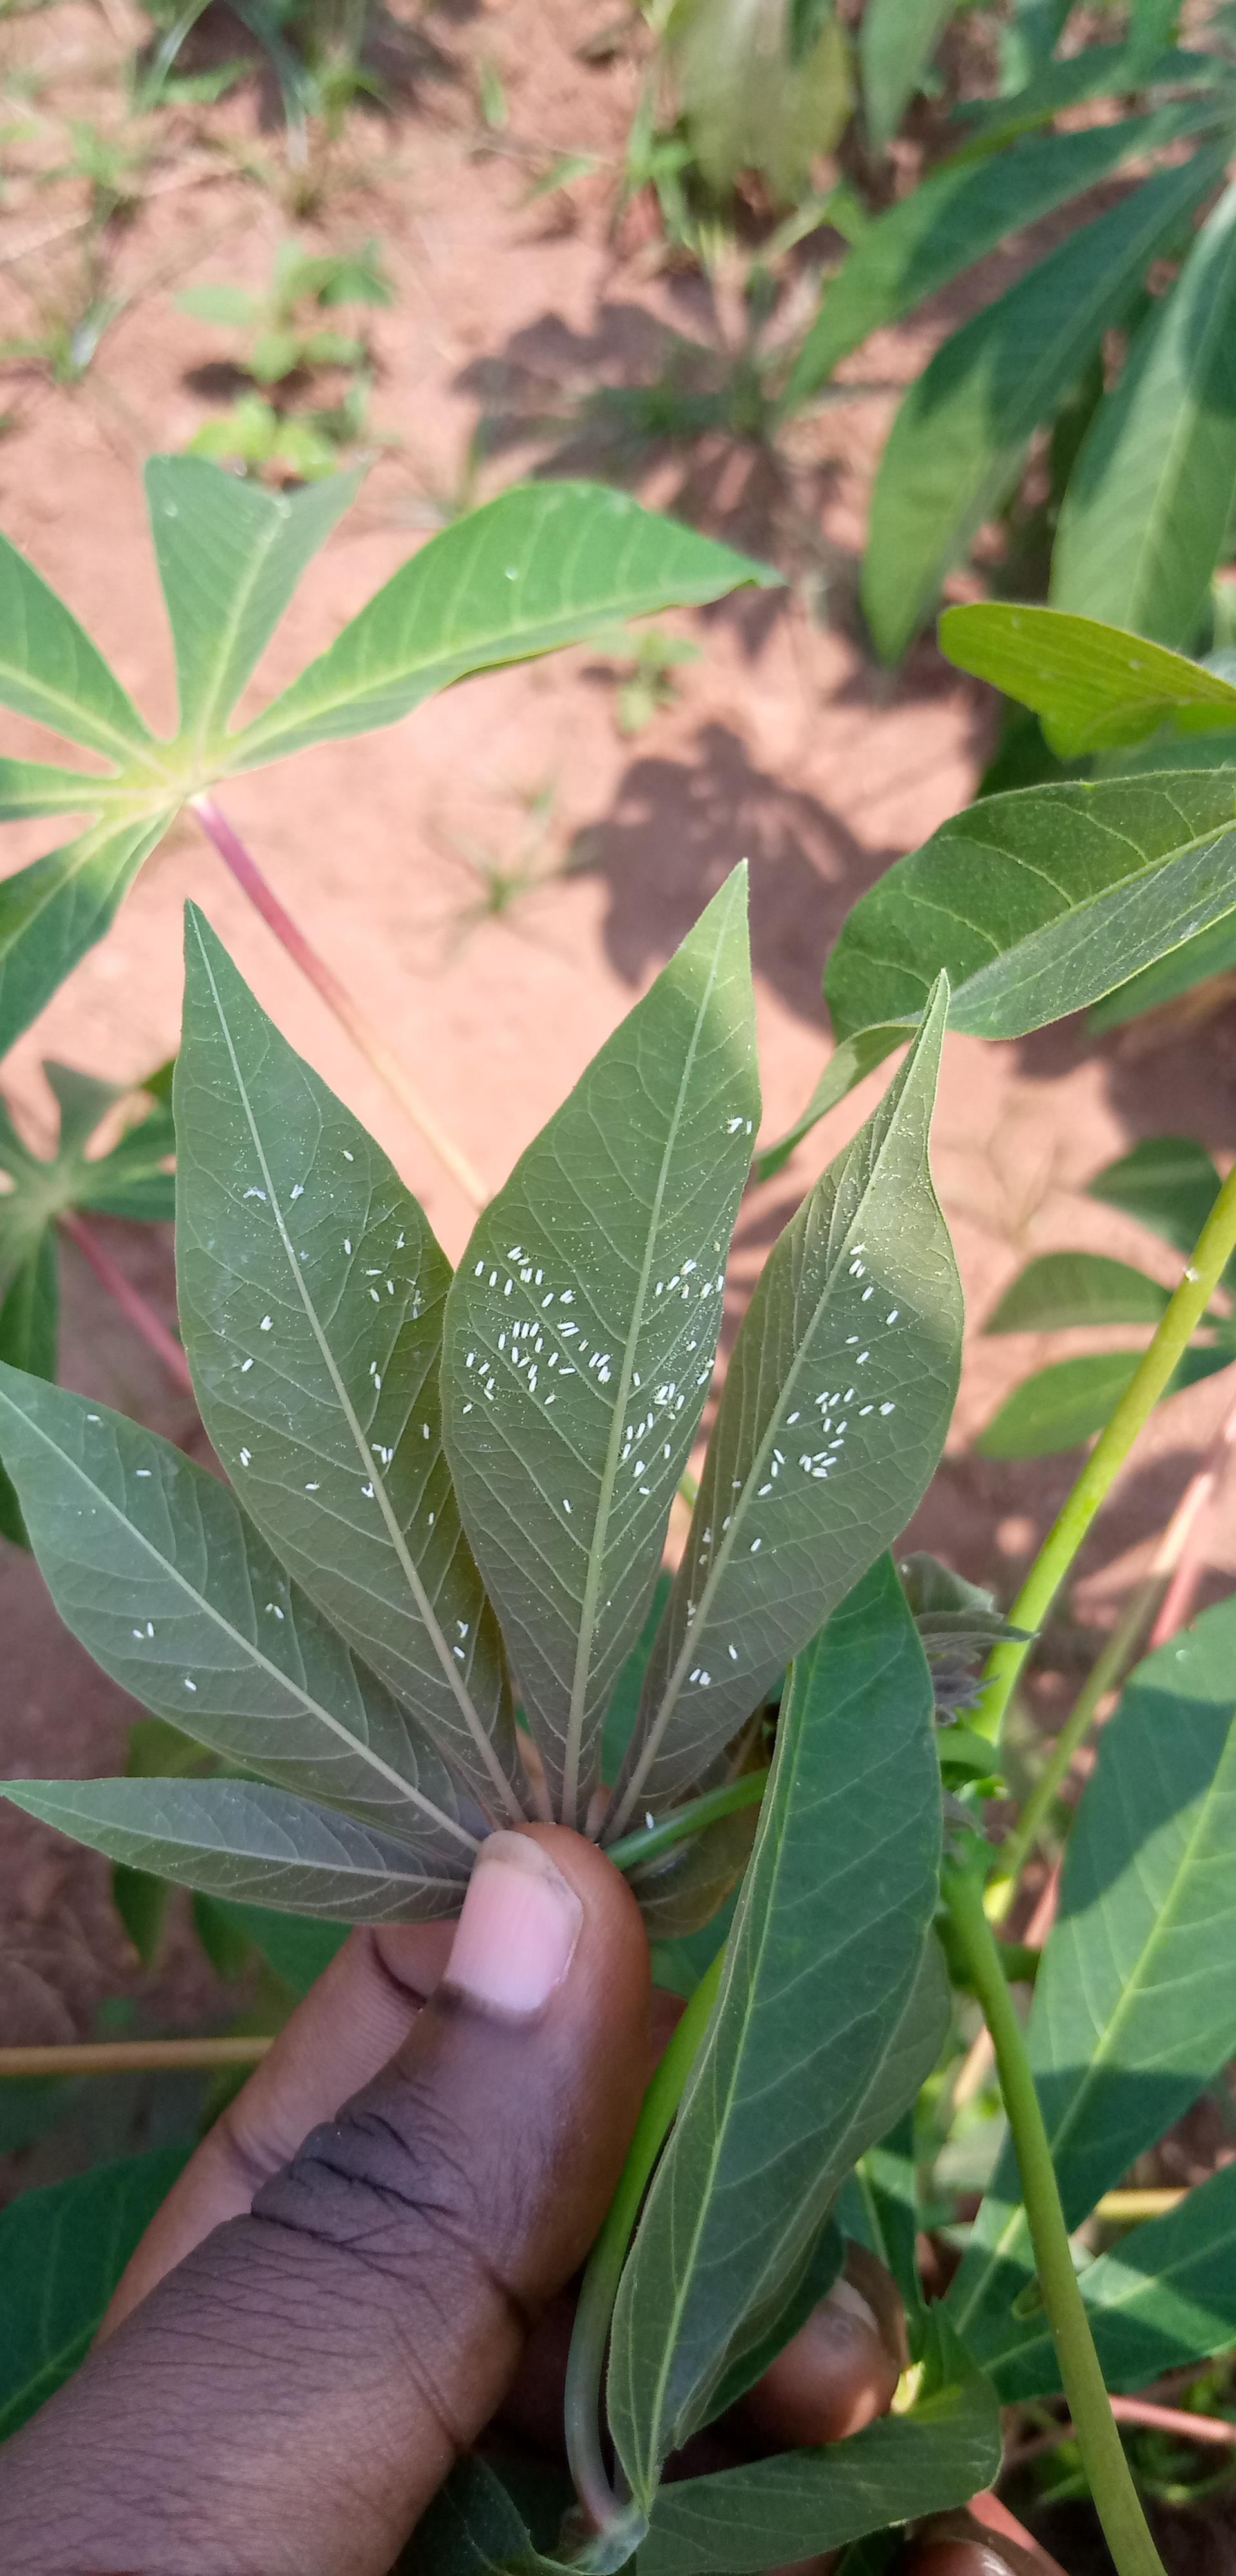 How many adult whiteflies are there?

124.